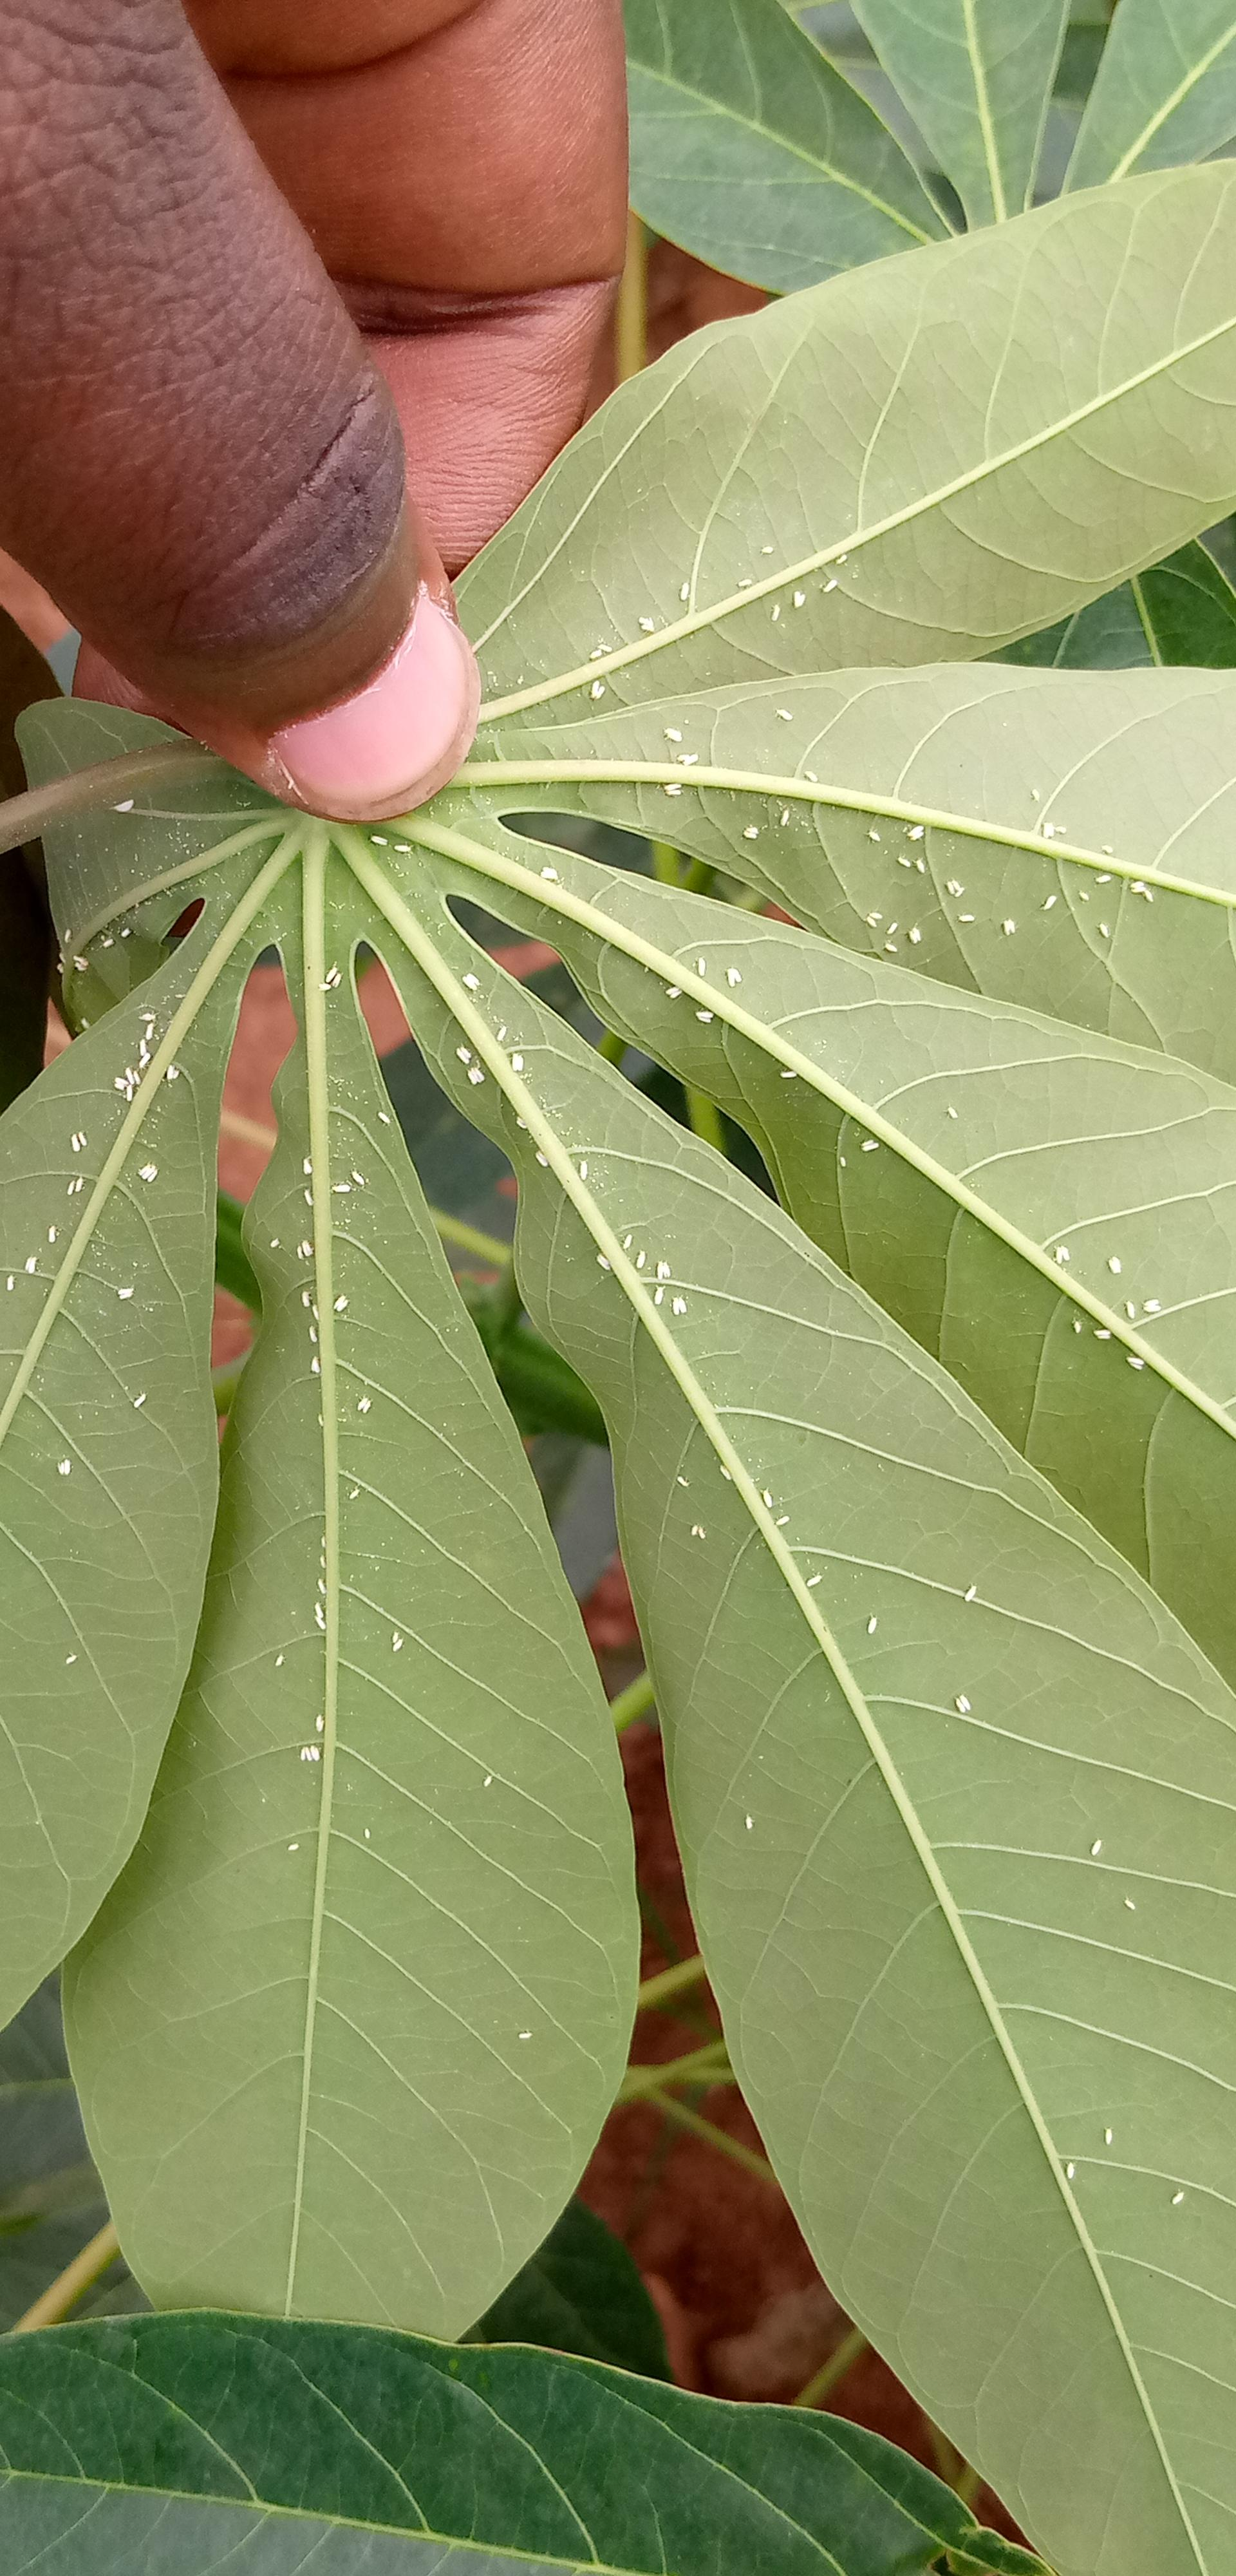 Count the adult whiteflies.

158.